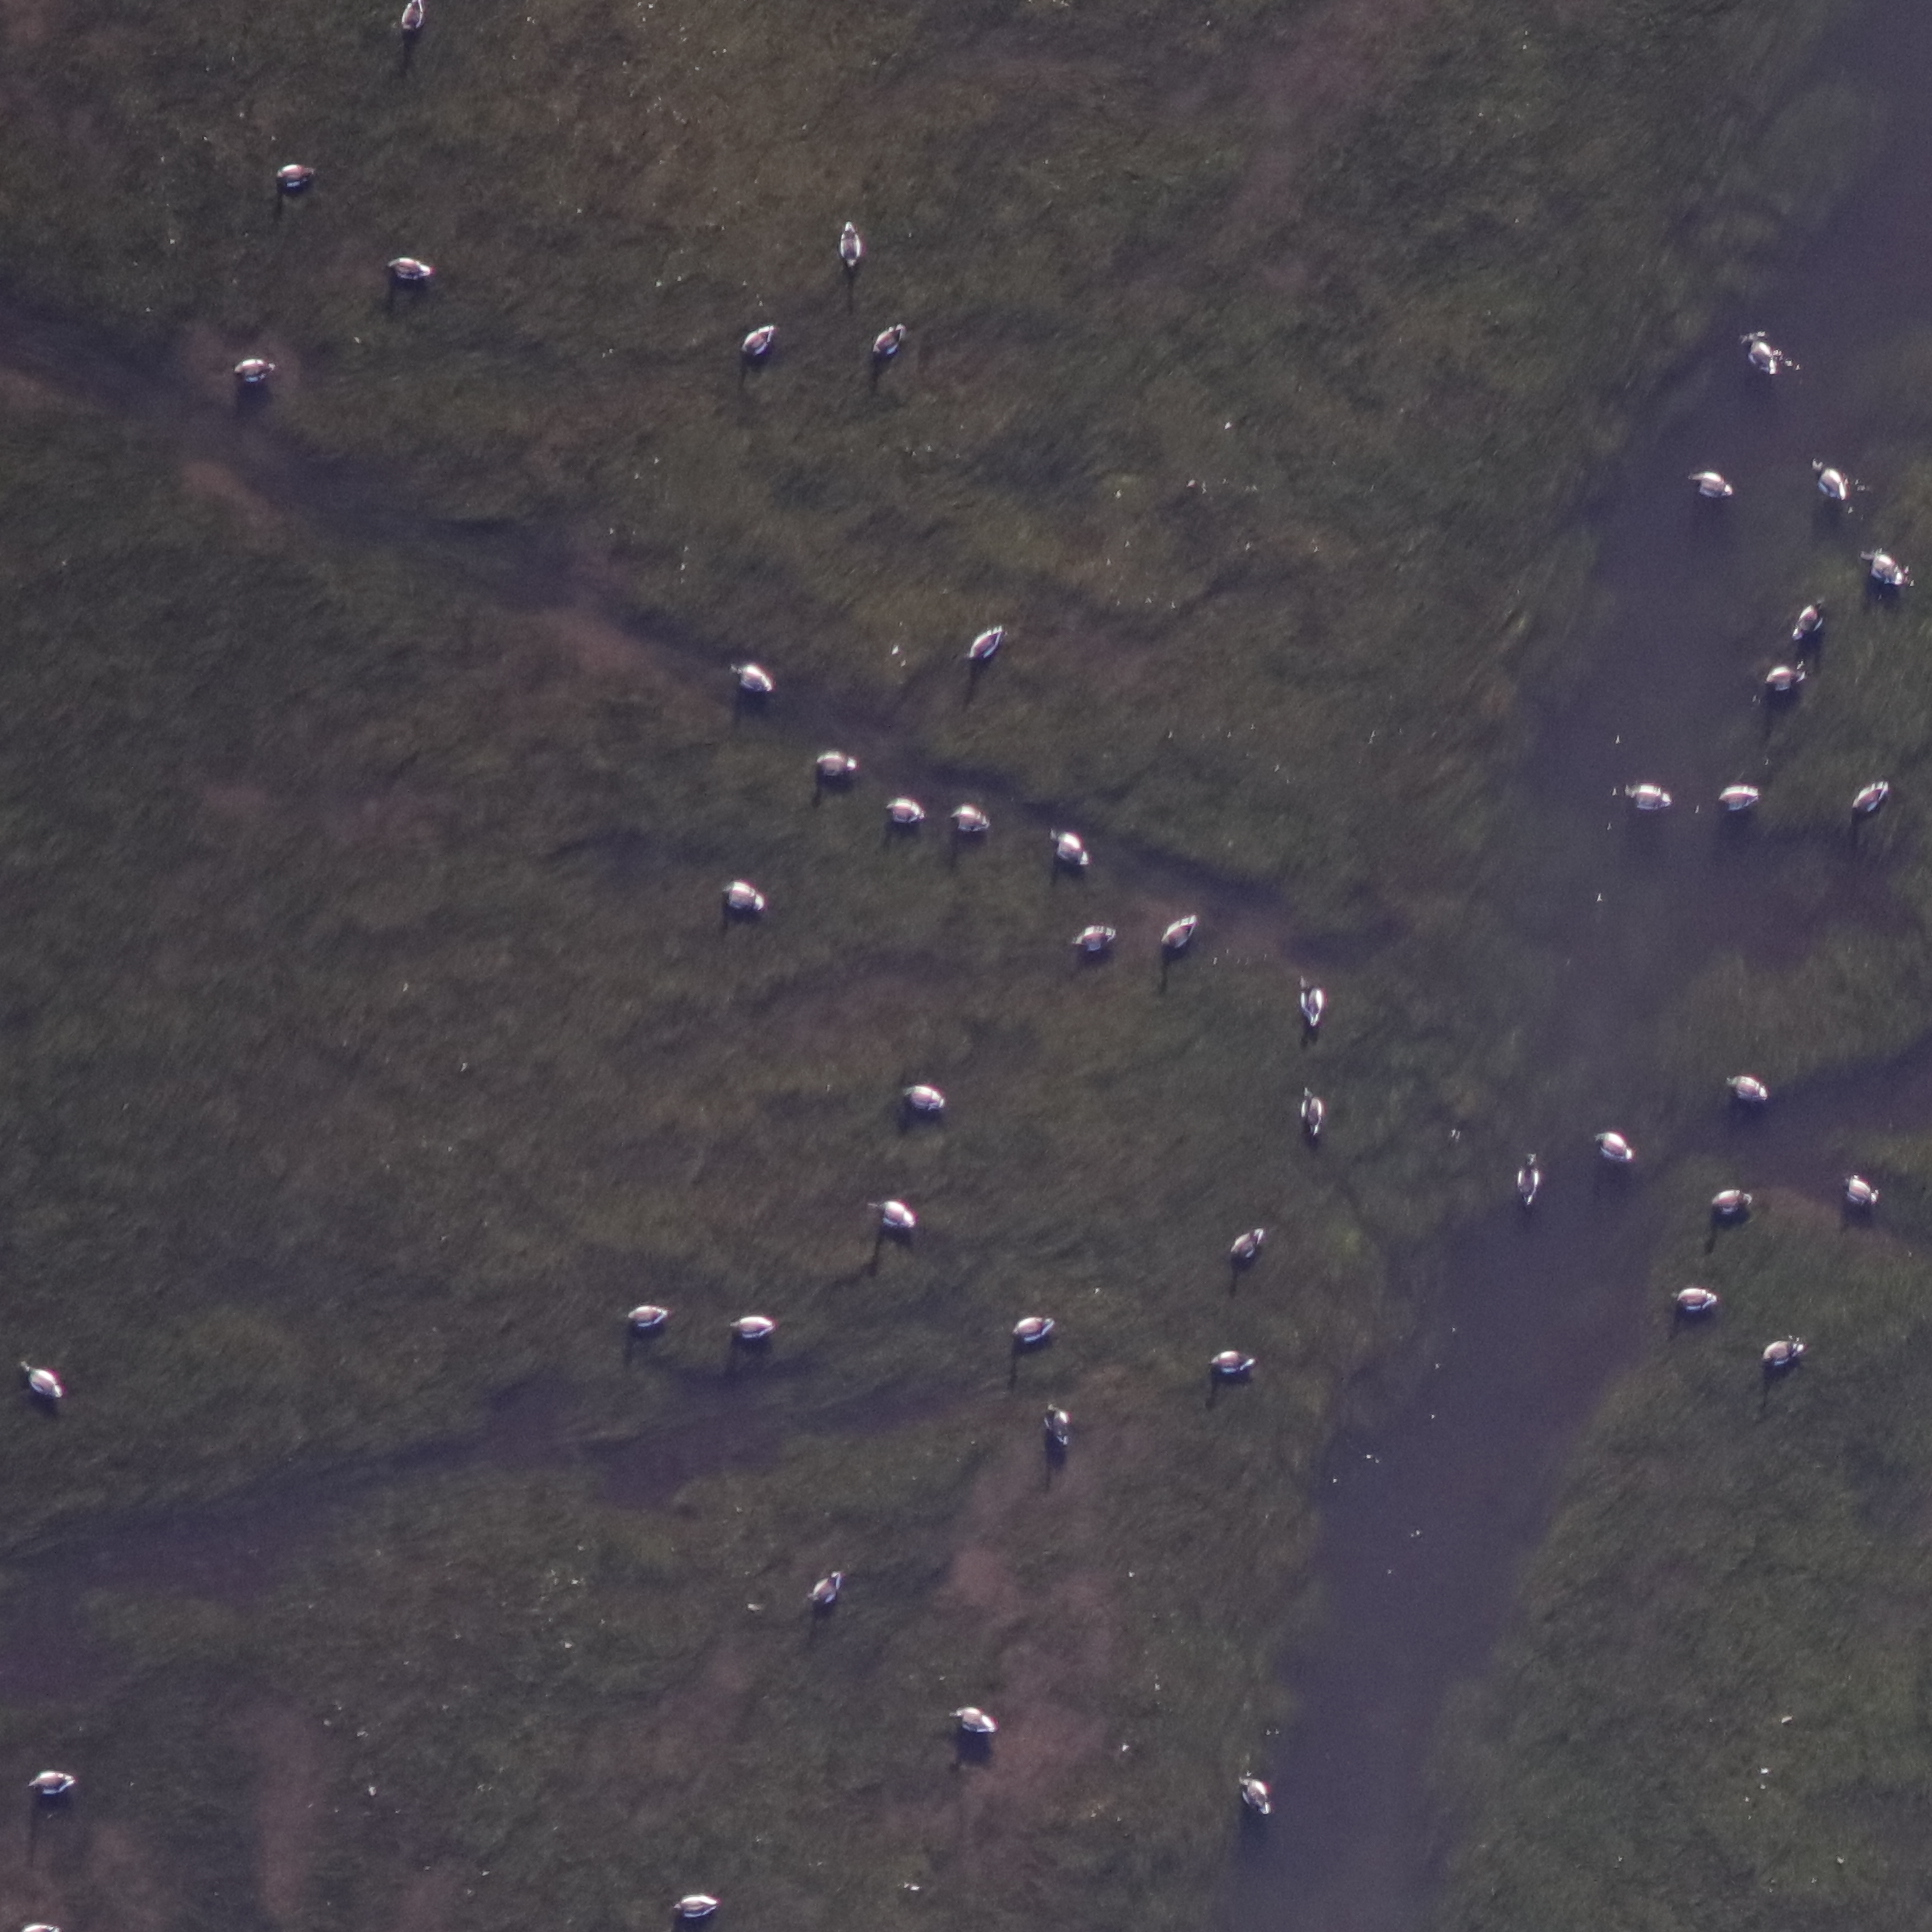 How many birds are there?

48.